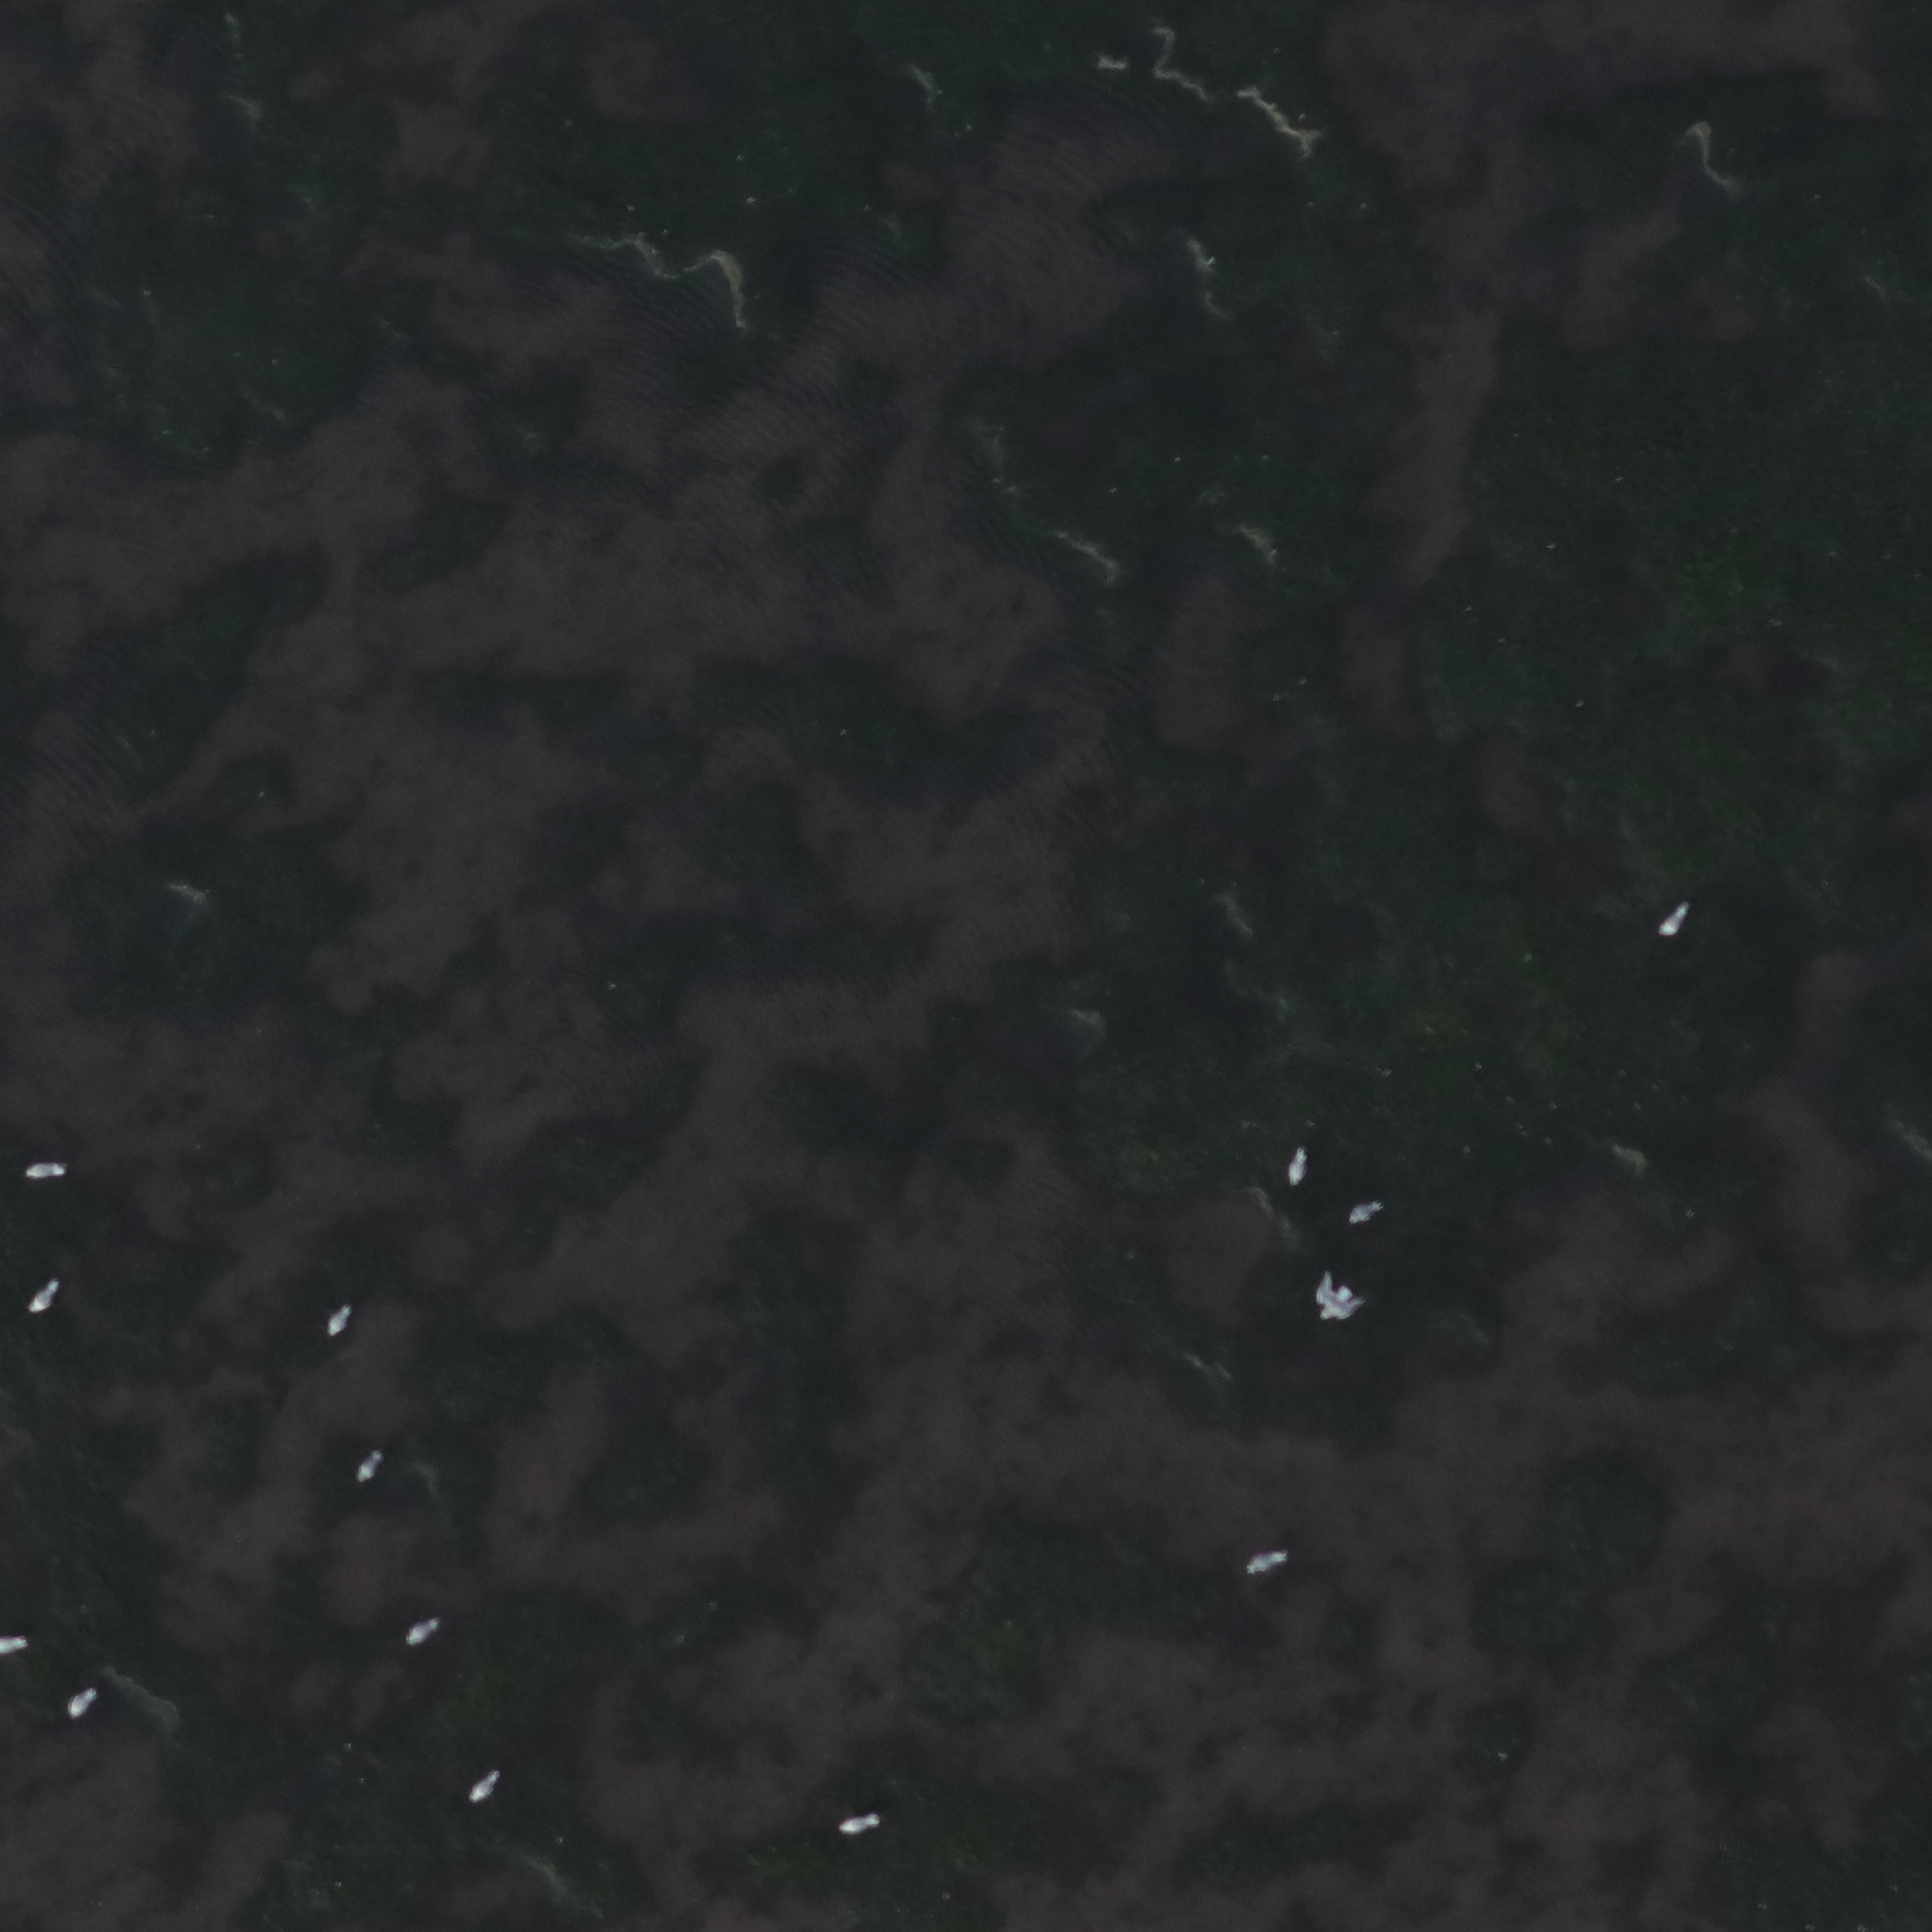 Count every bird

14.